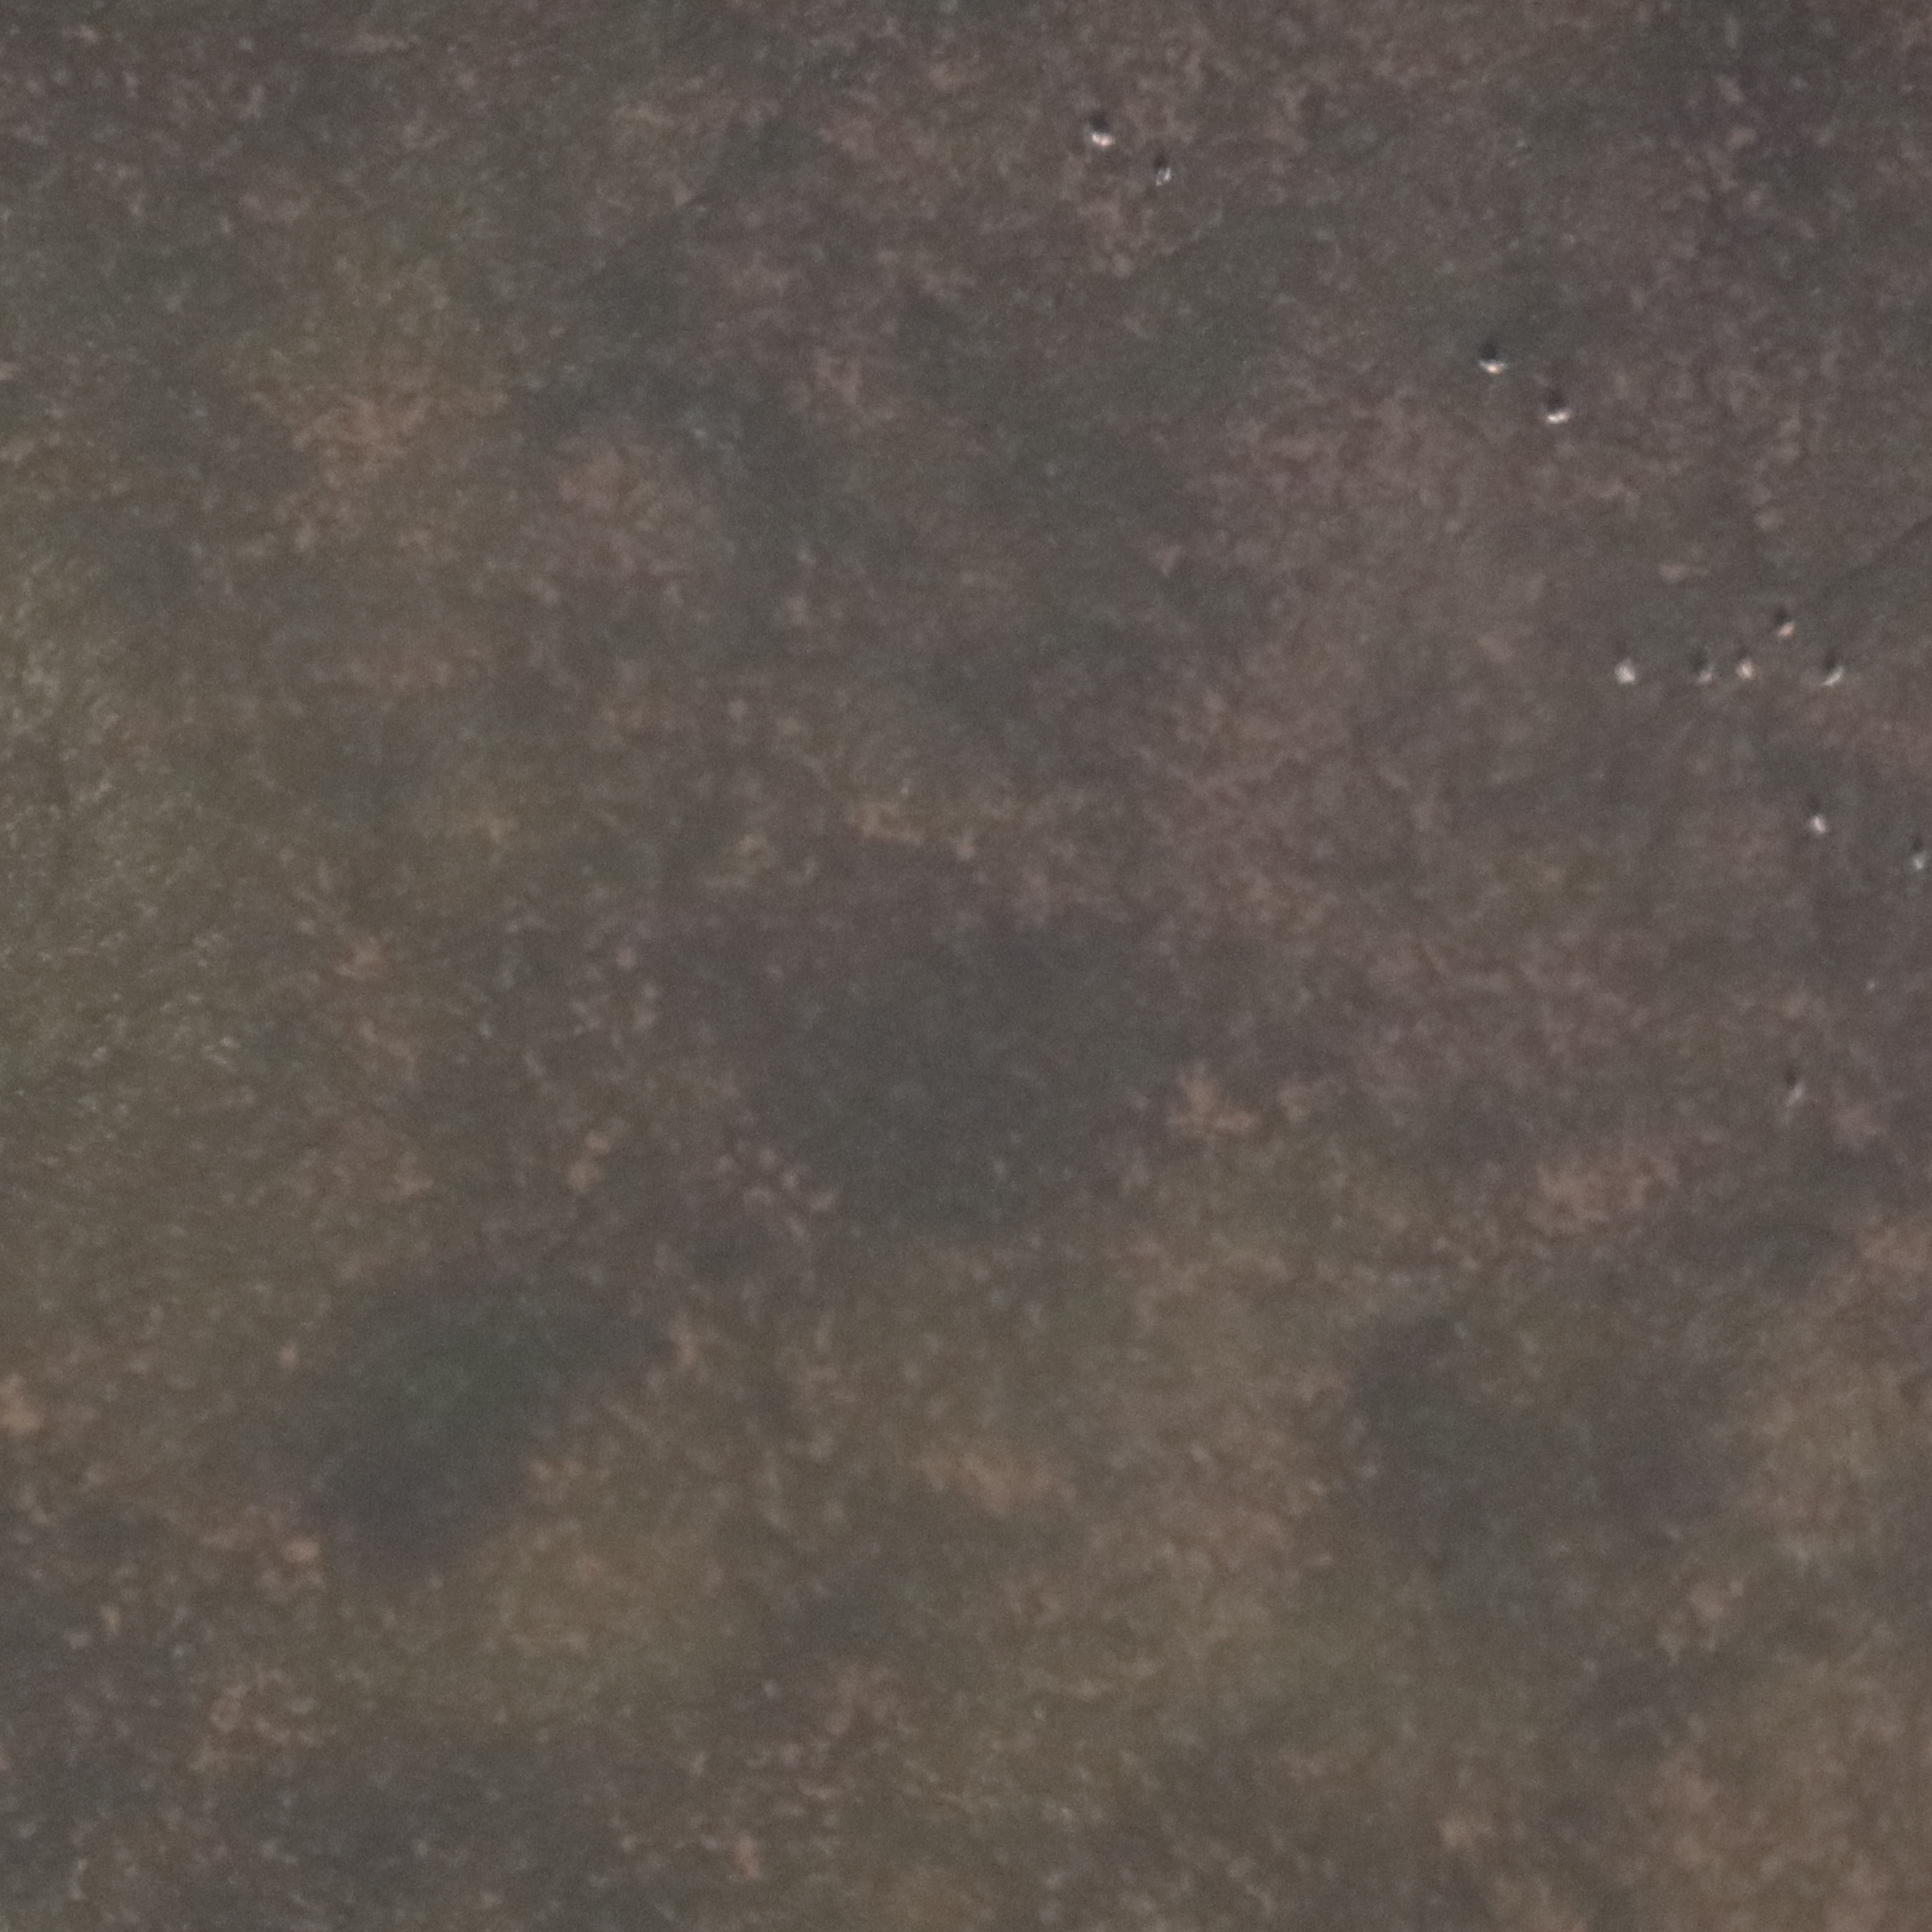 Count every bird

12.